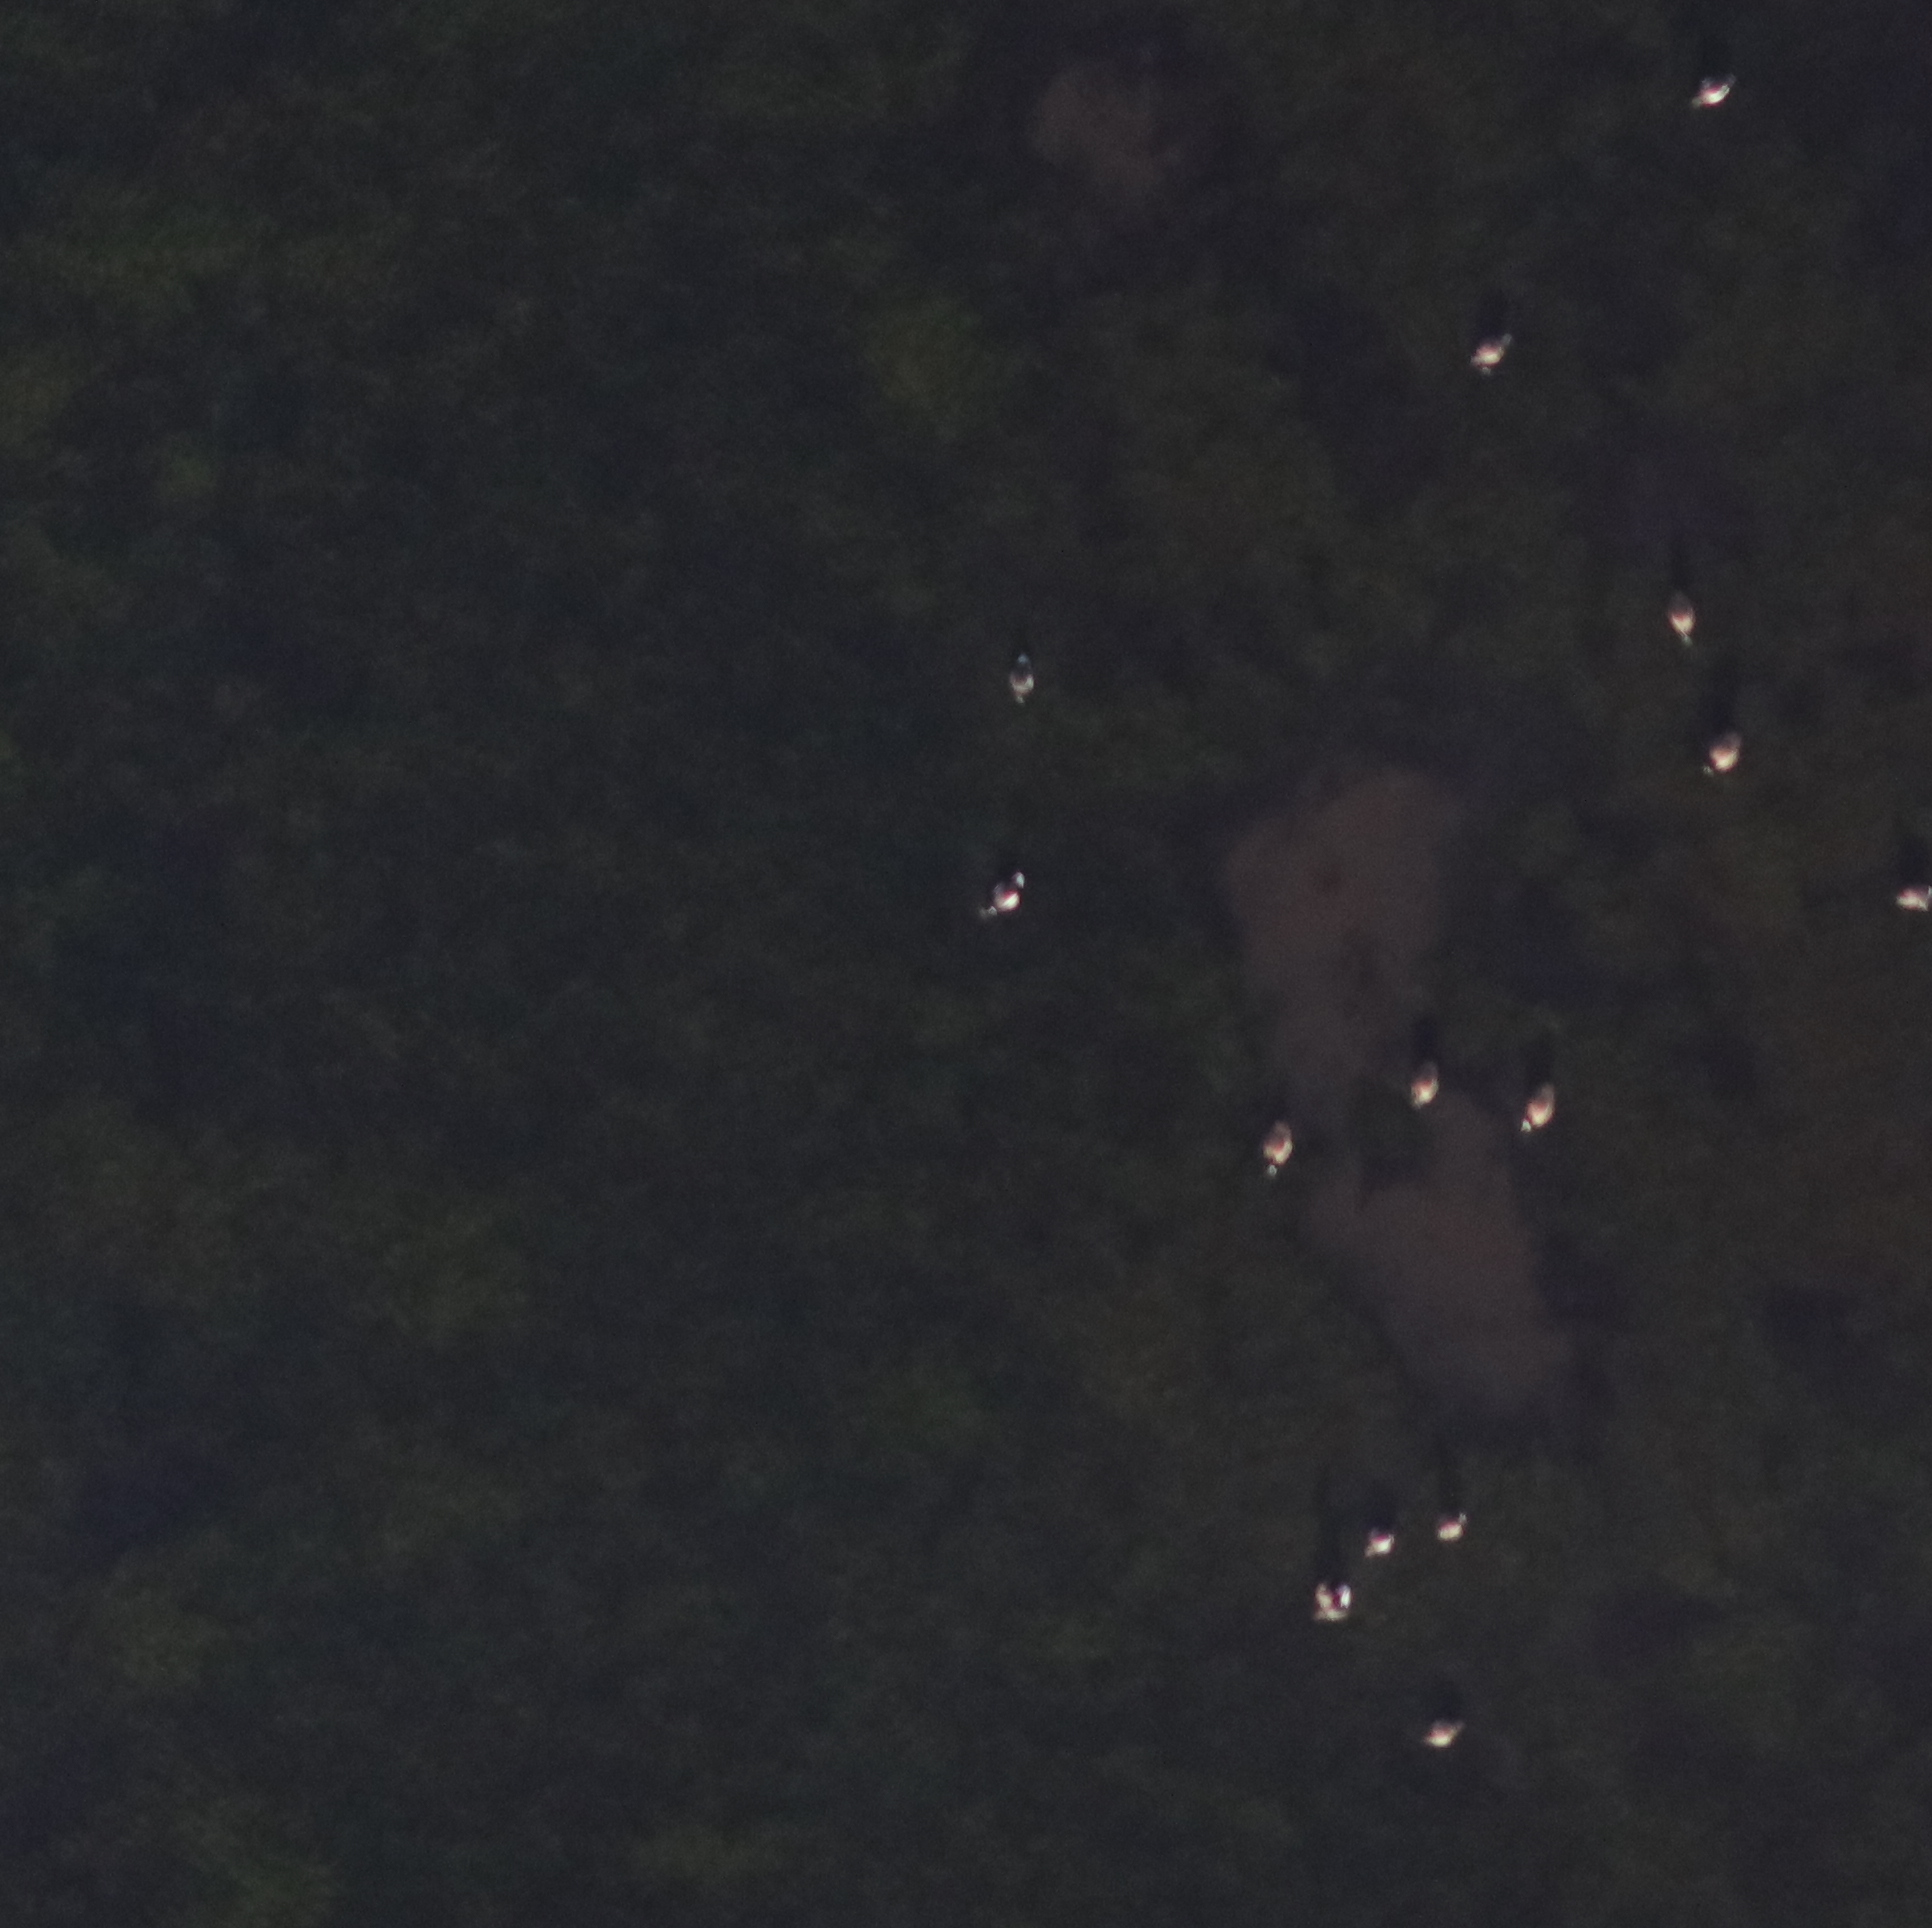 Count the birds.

14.